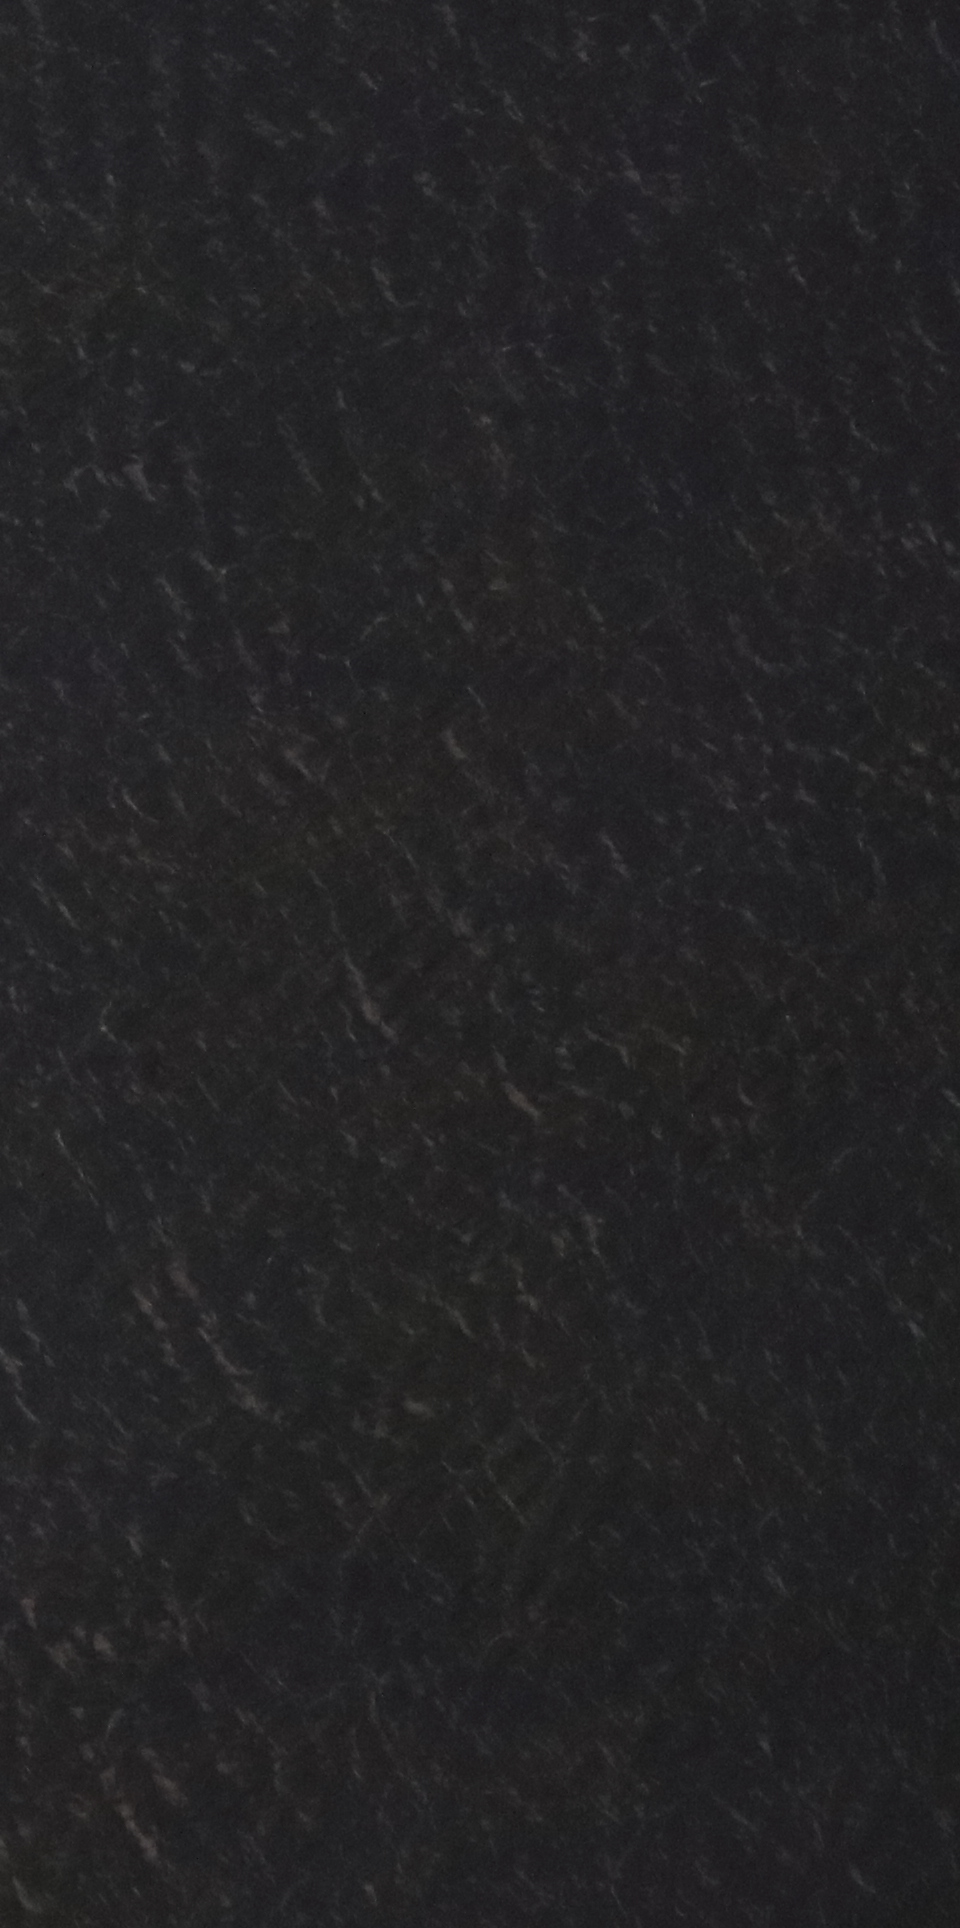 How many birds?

0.